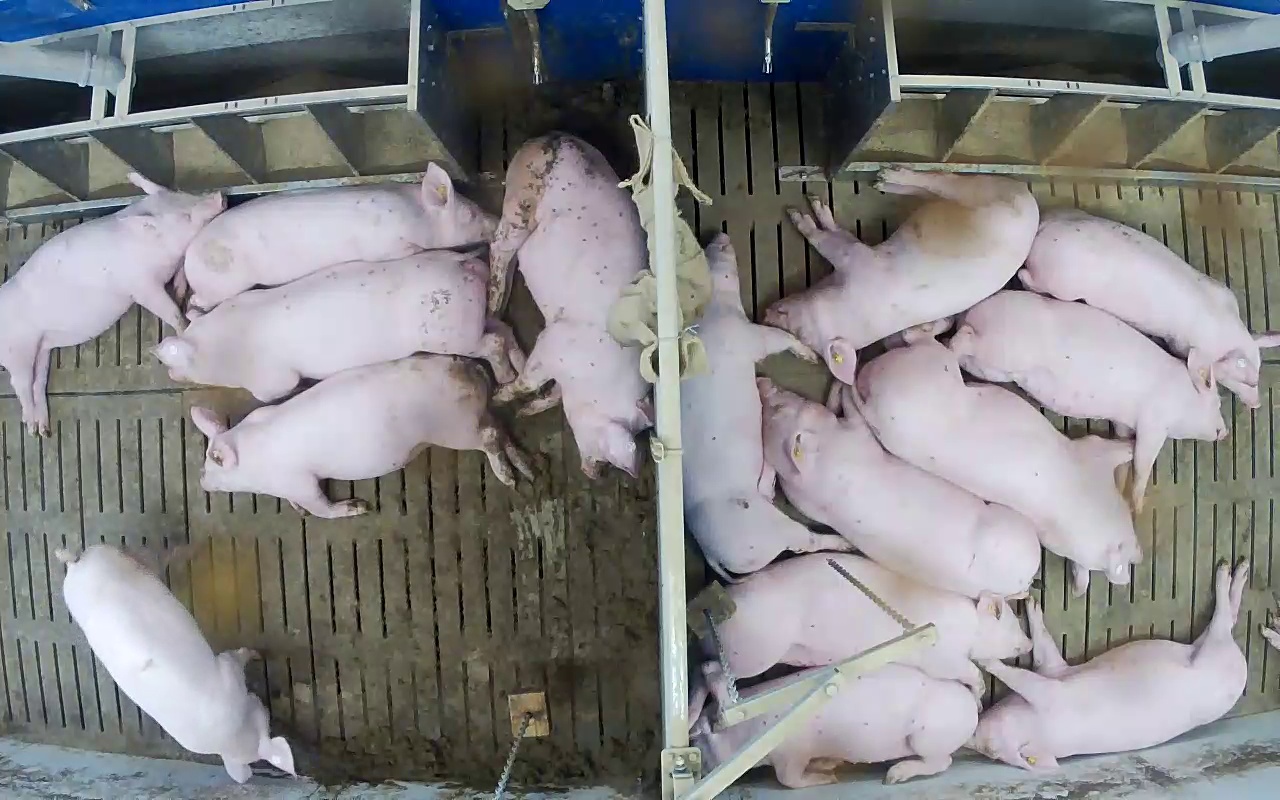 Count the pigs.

15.